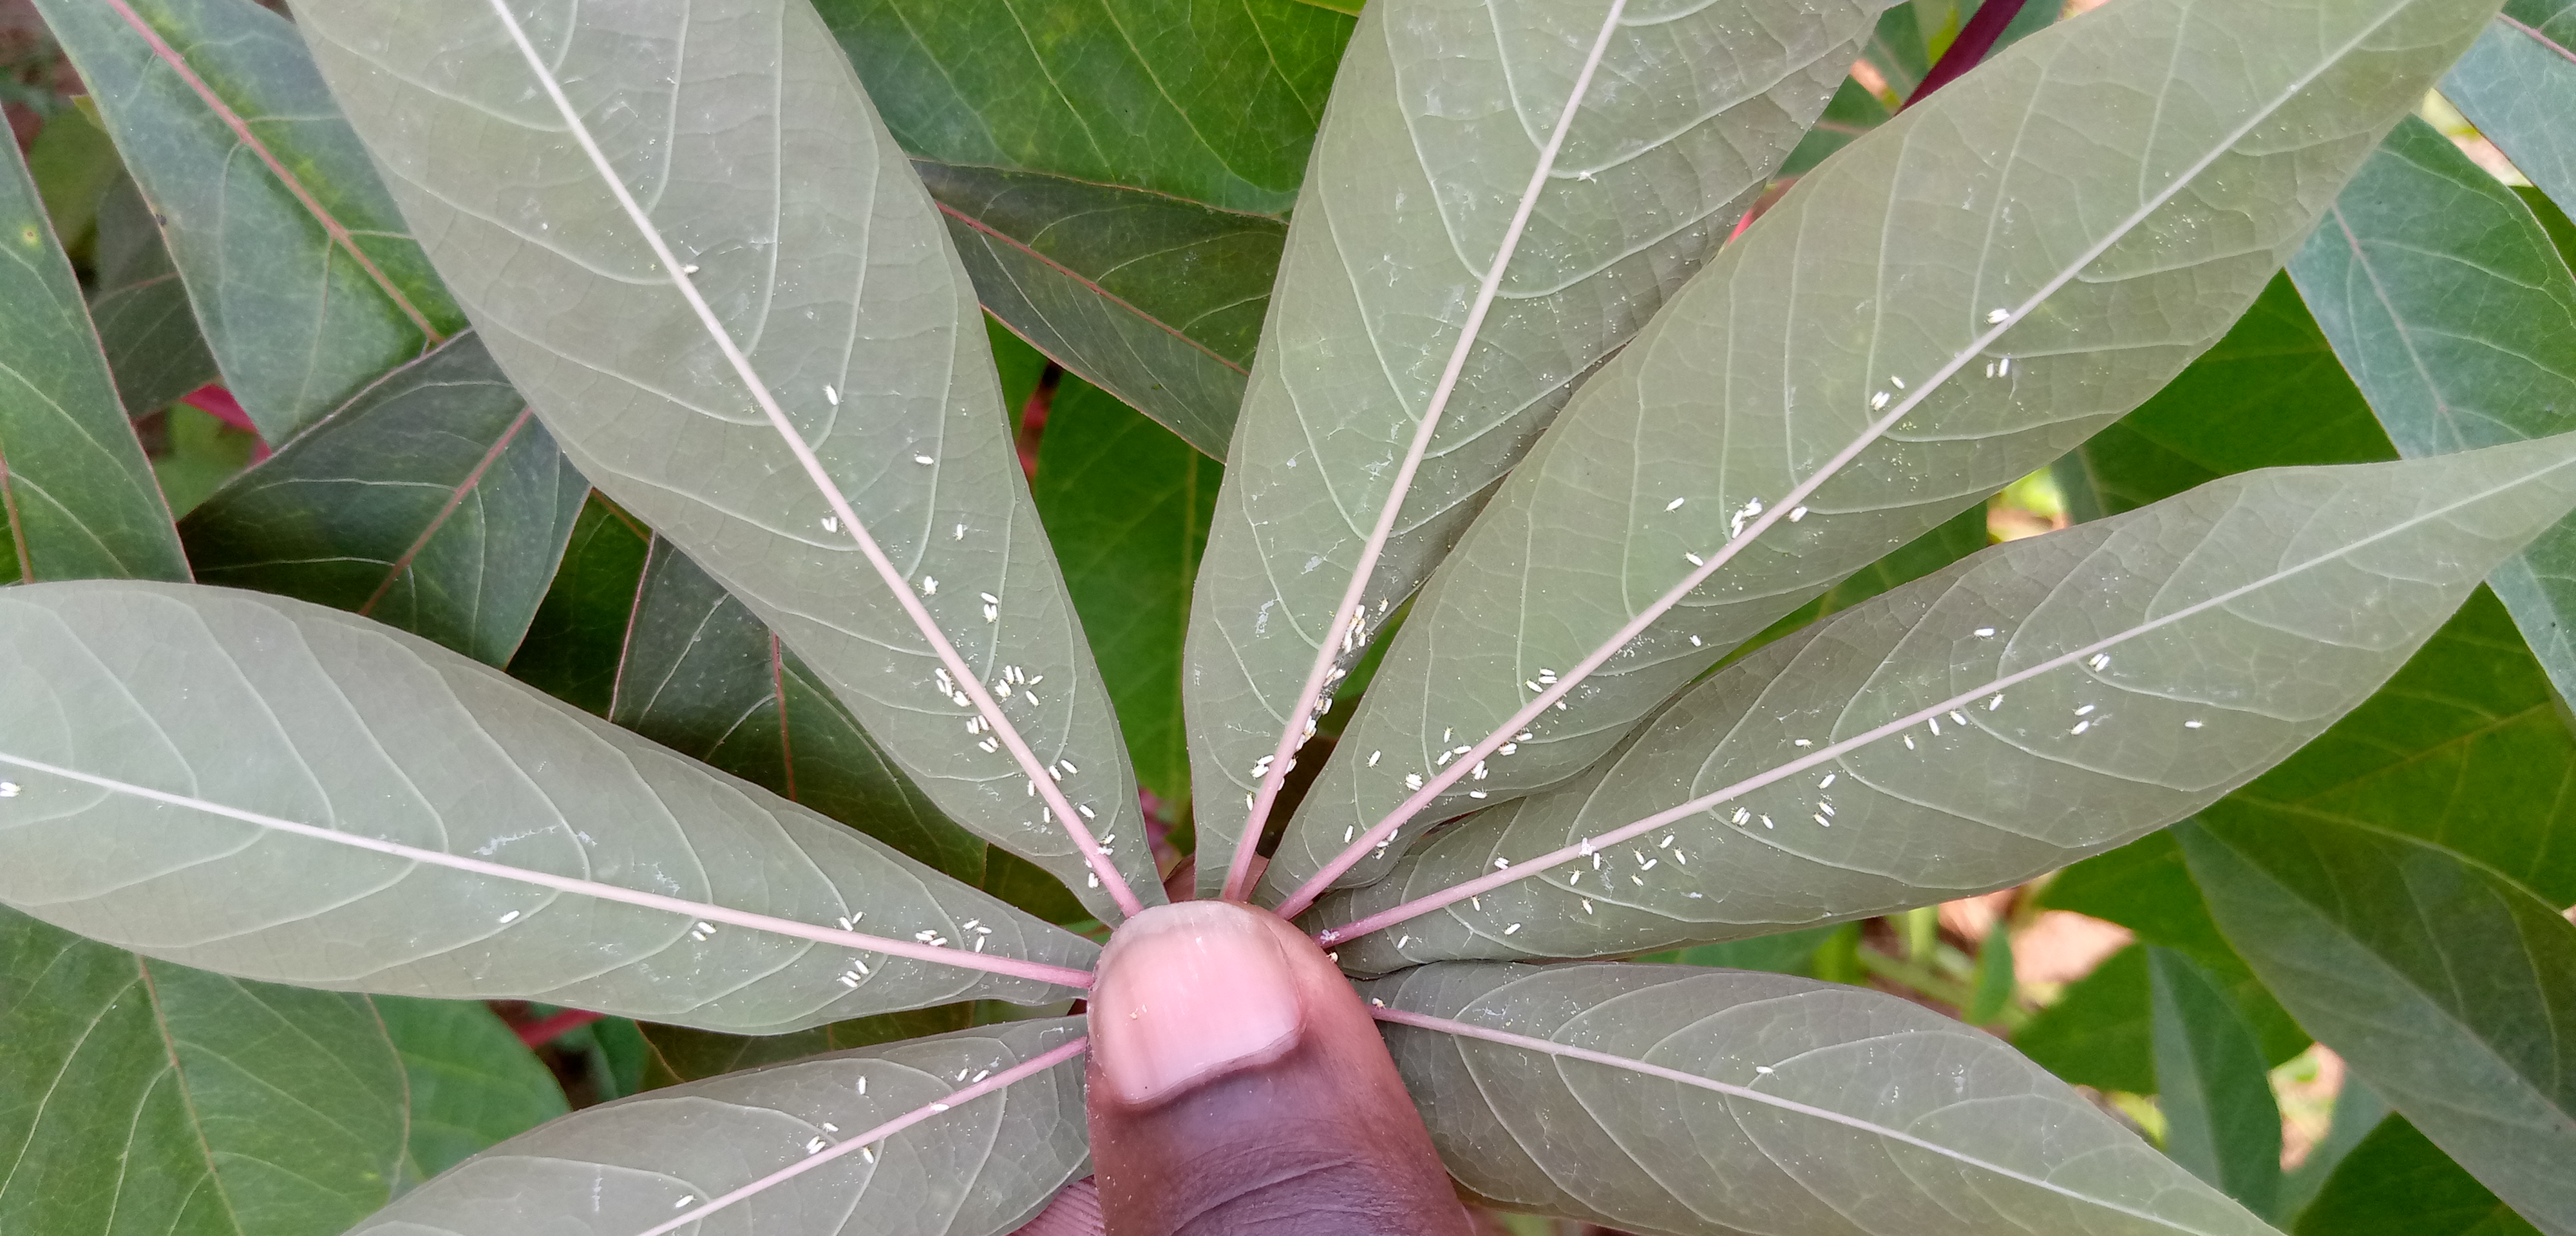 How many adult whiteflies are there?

116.